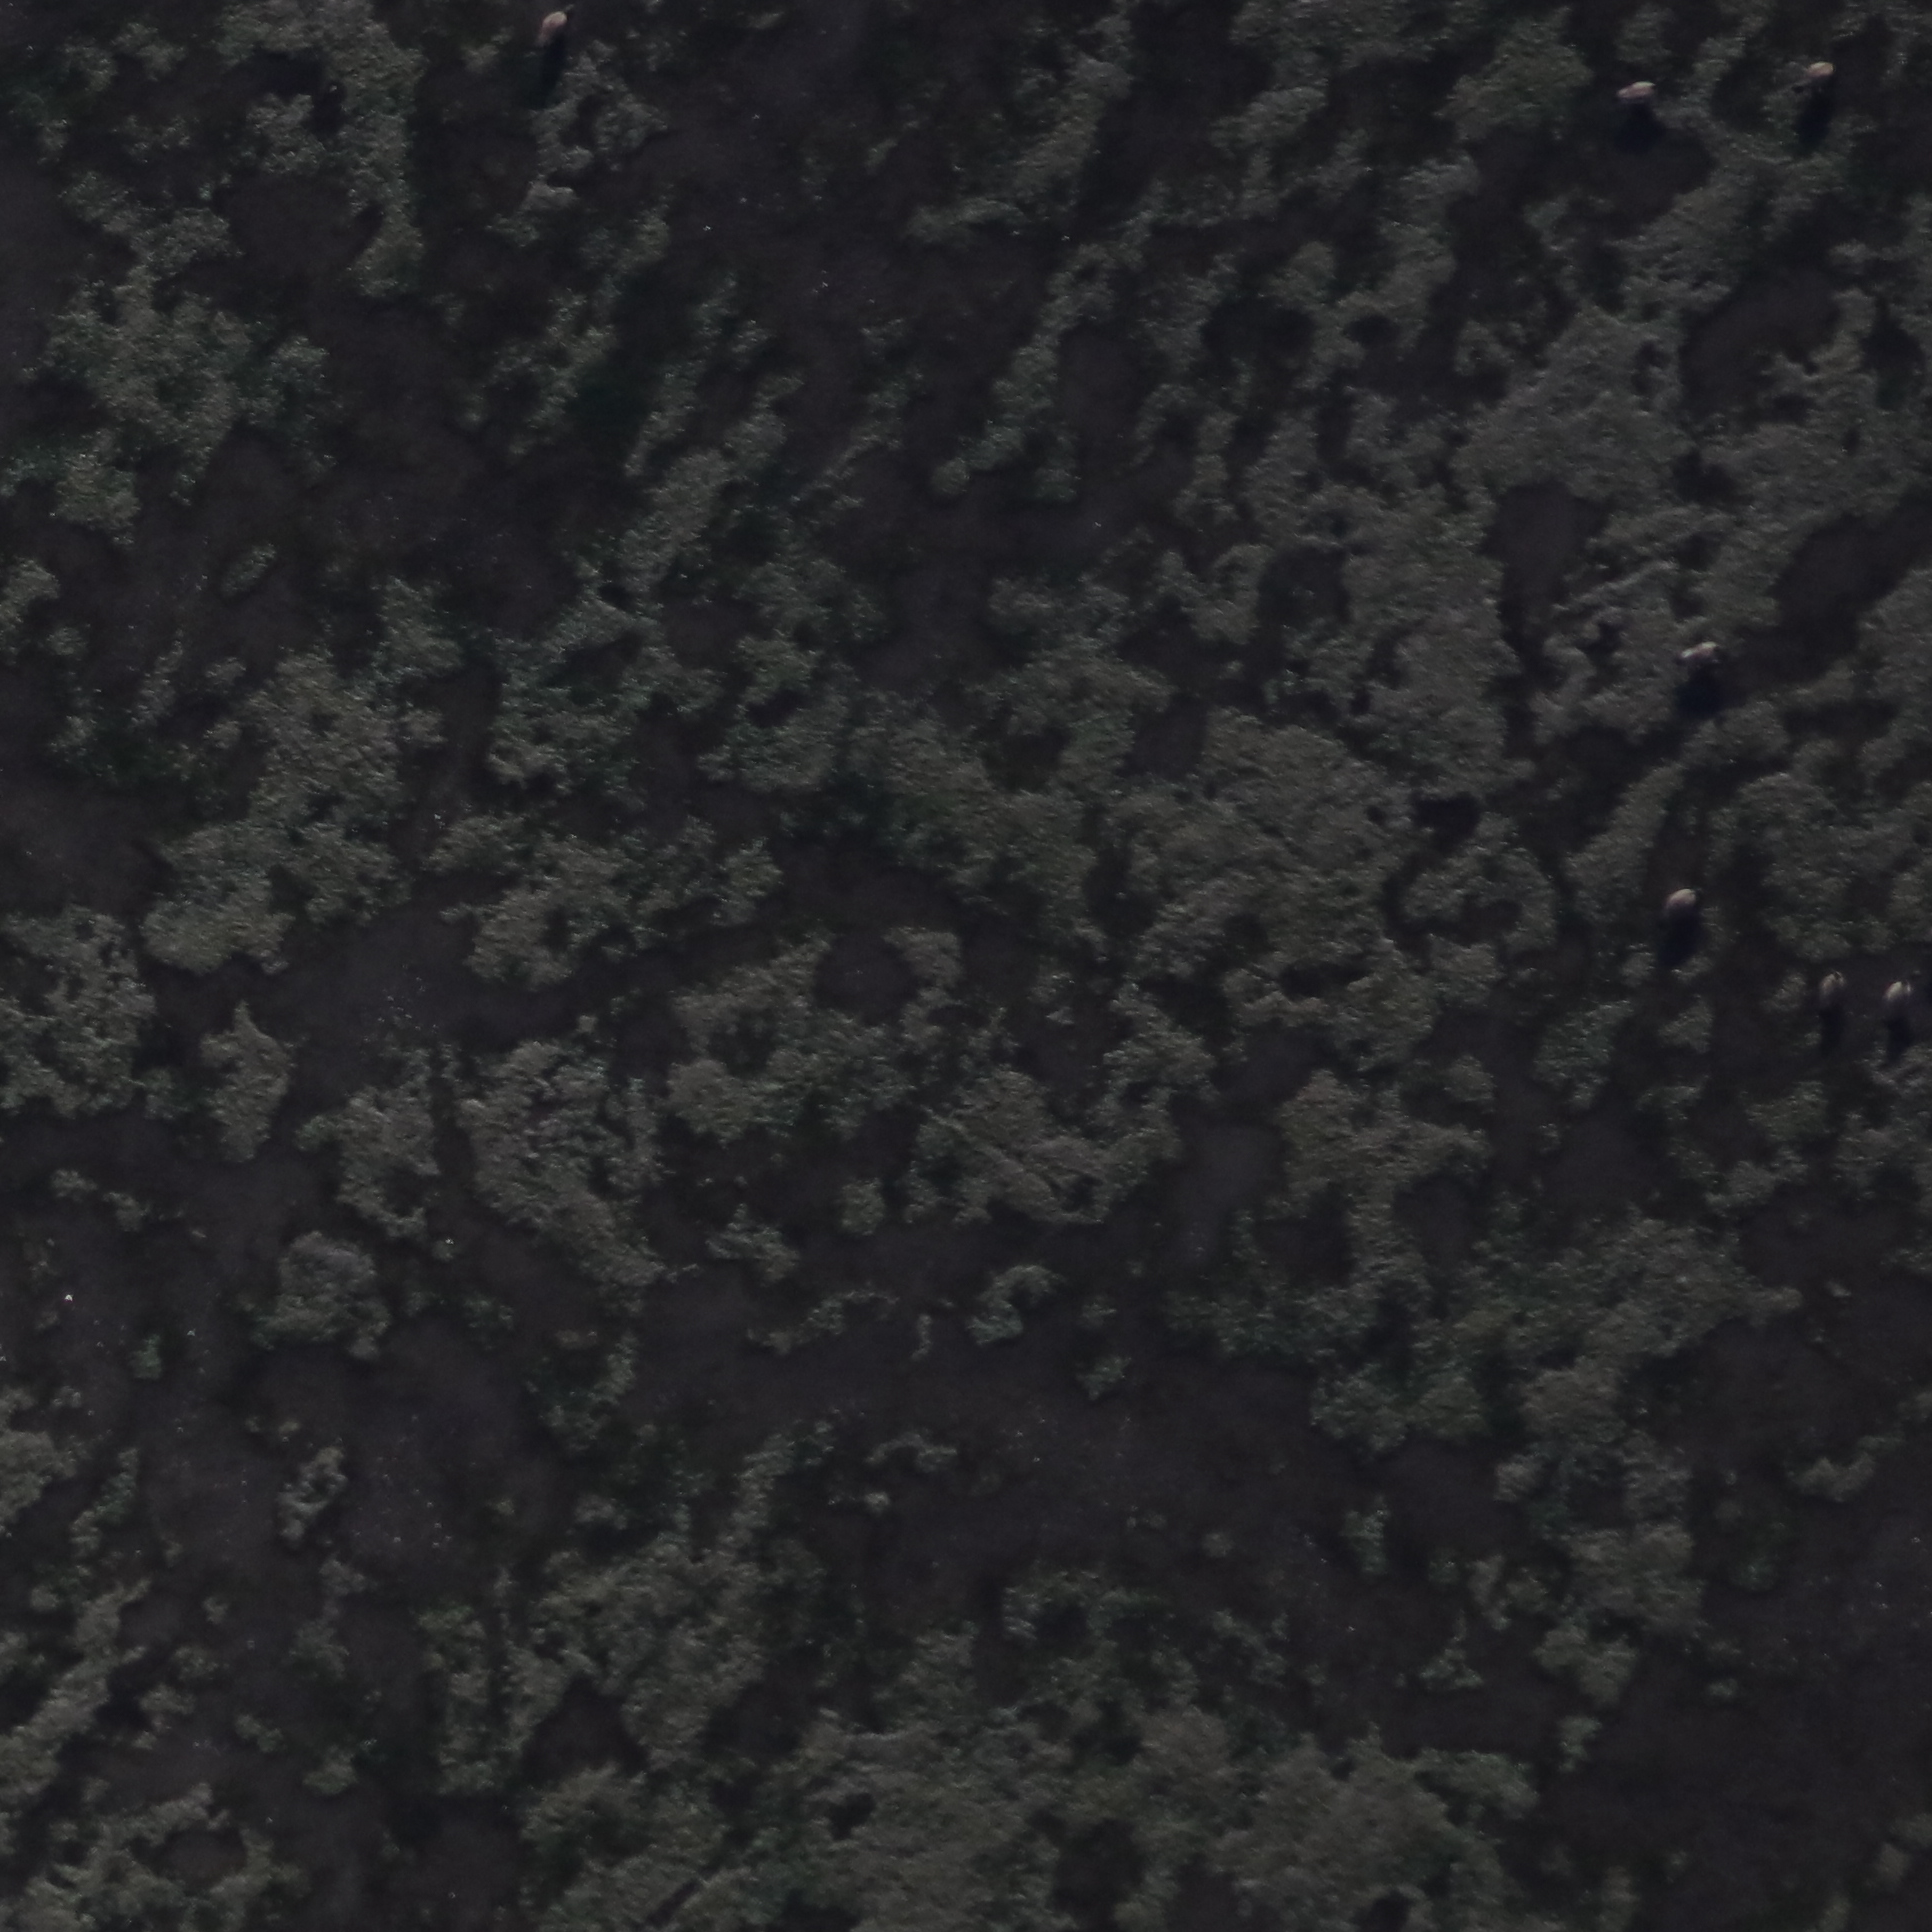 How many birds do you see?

7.